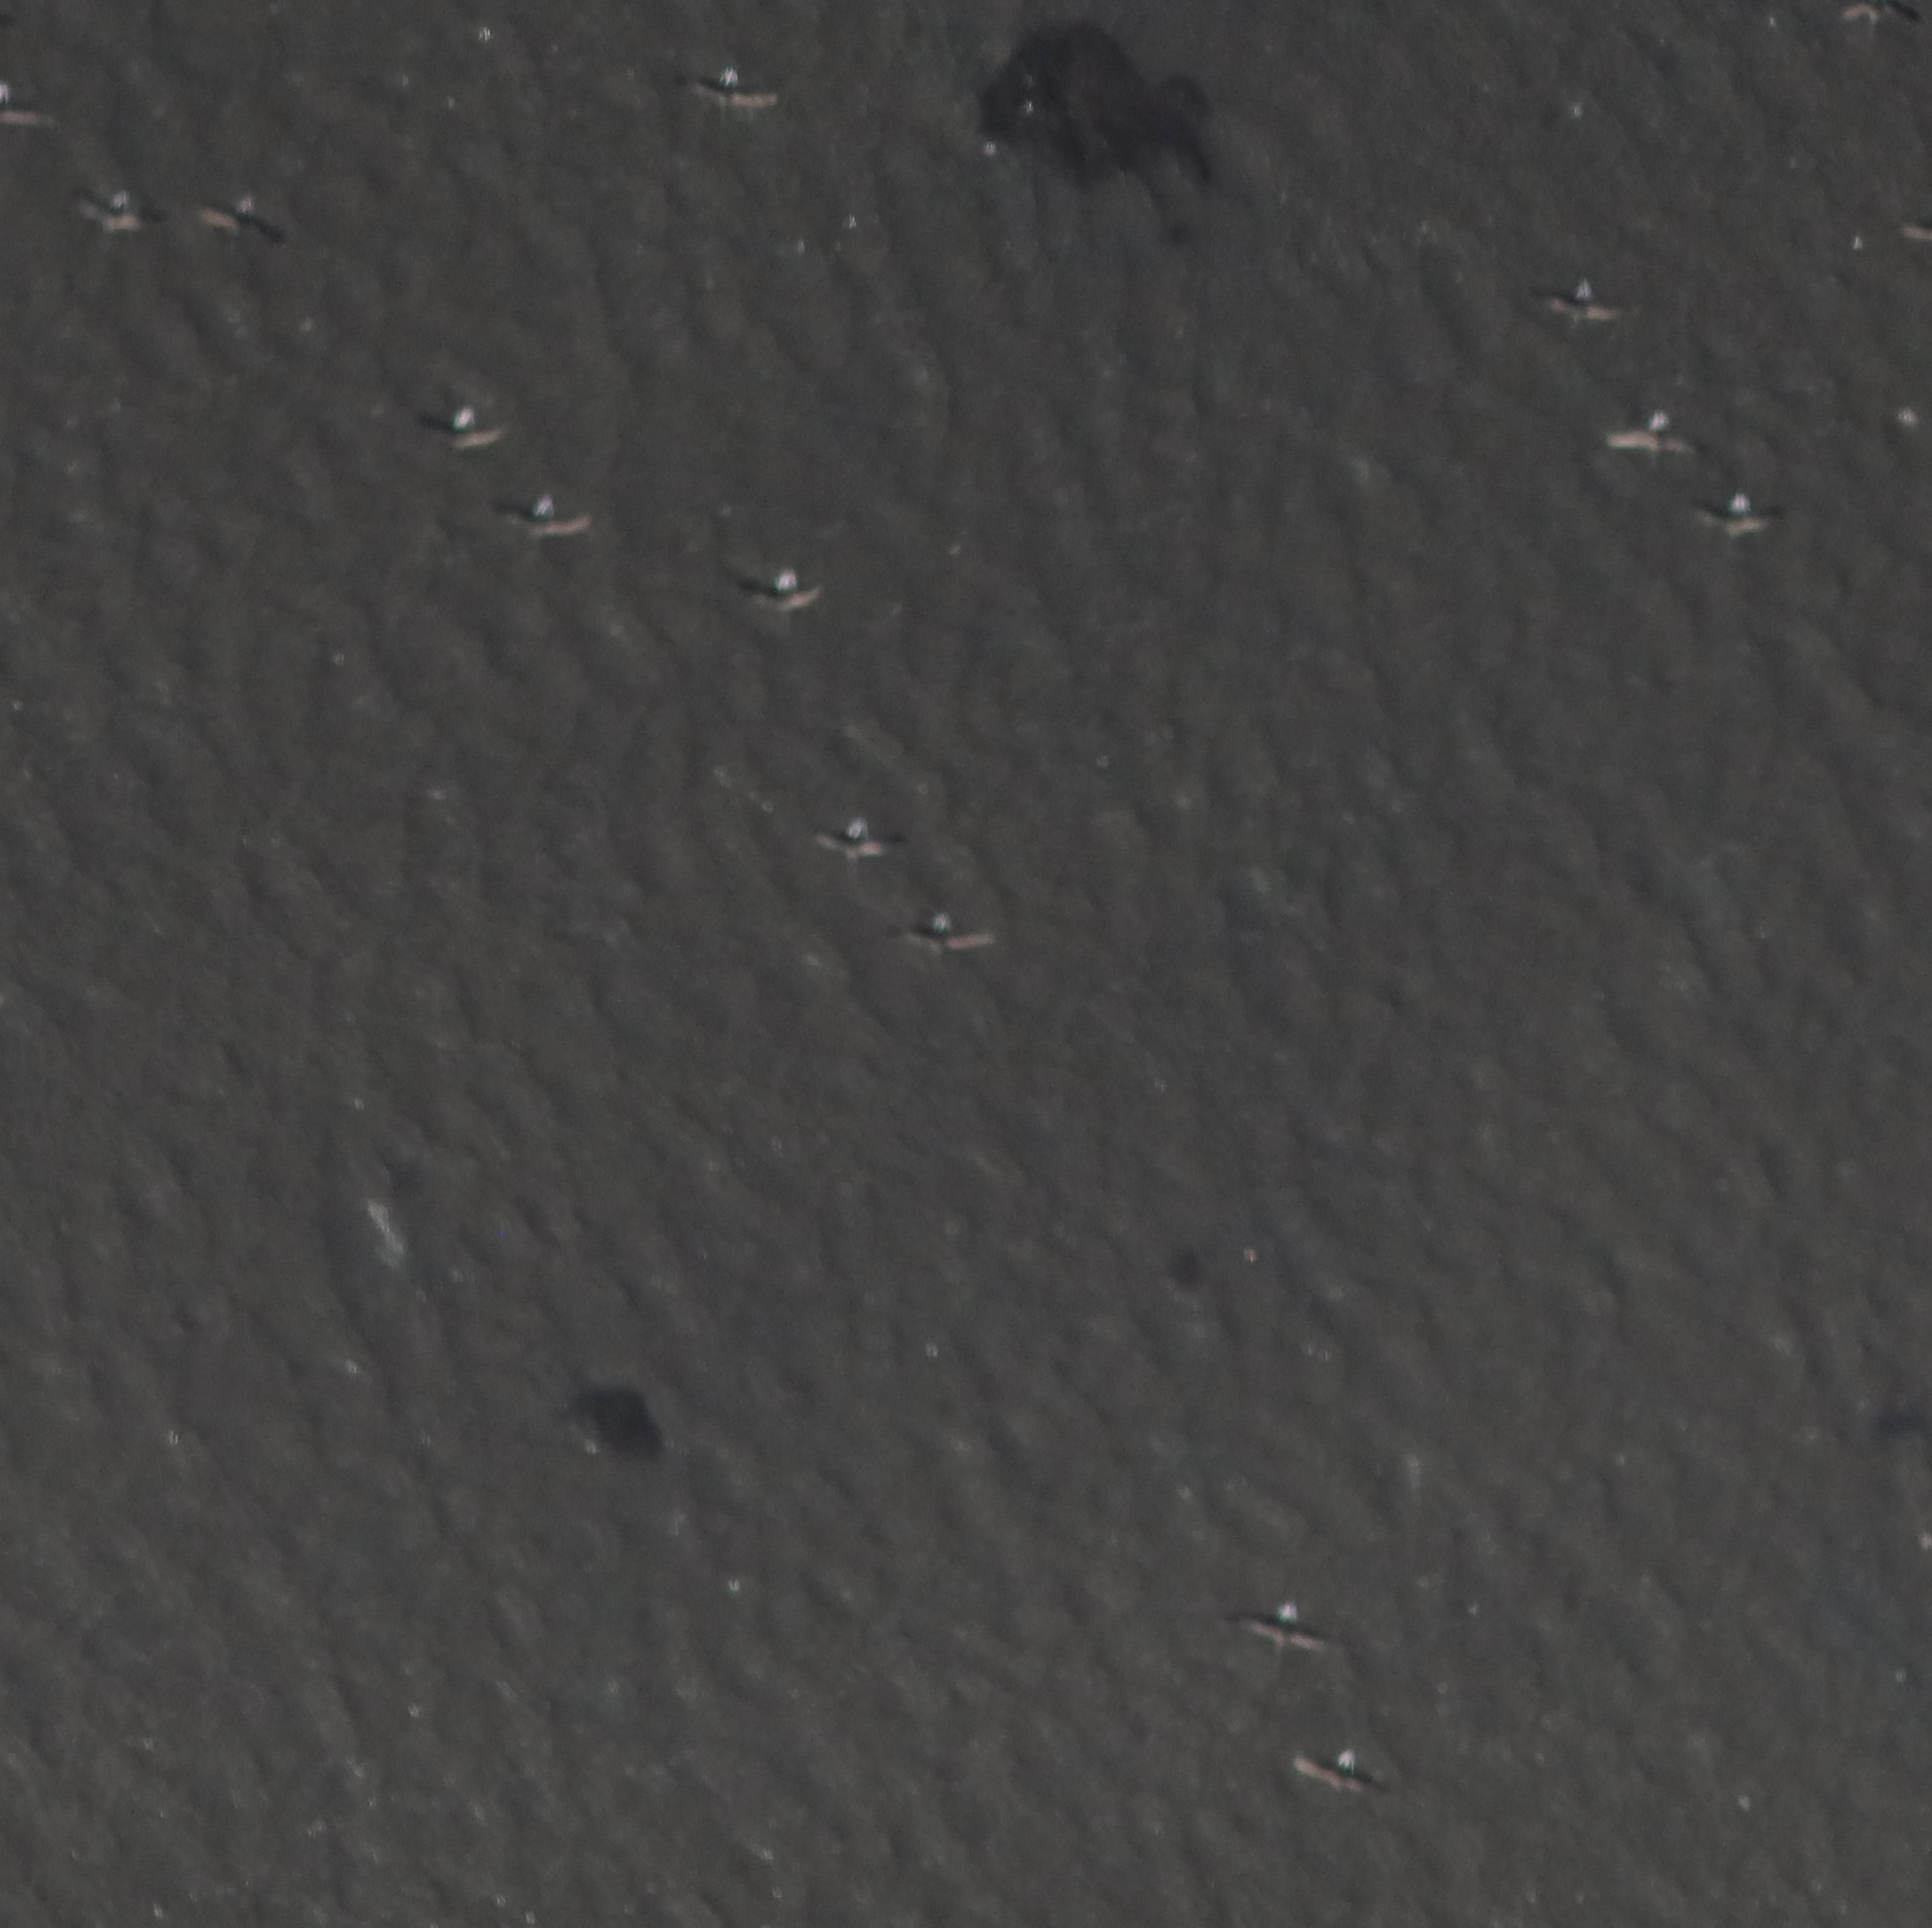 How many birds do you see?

14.